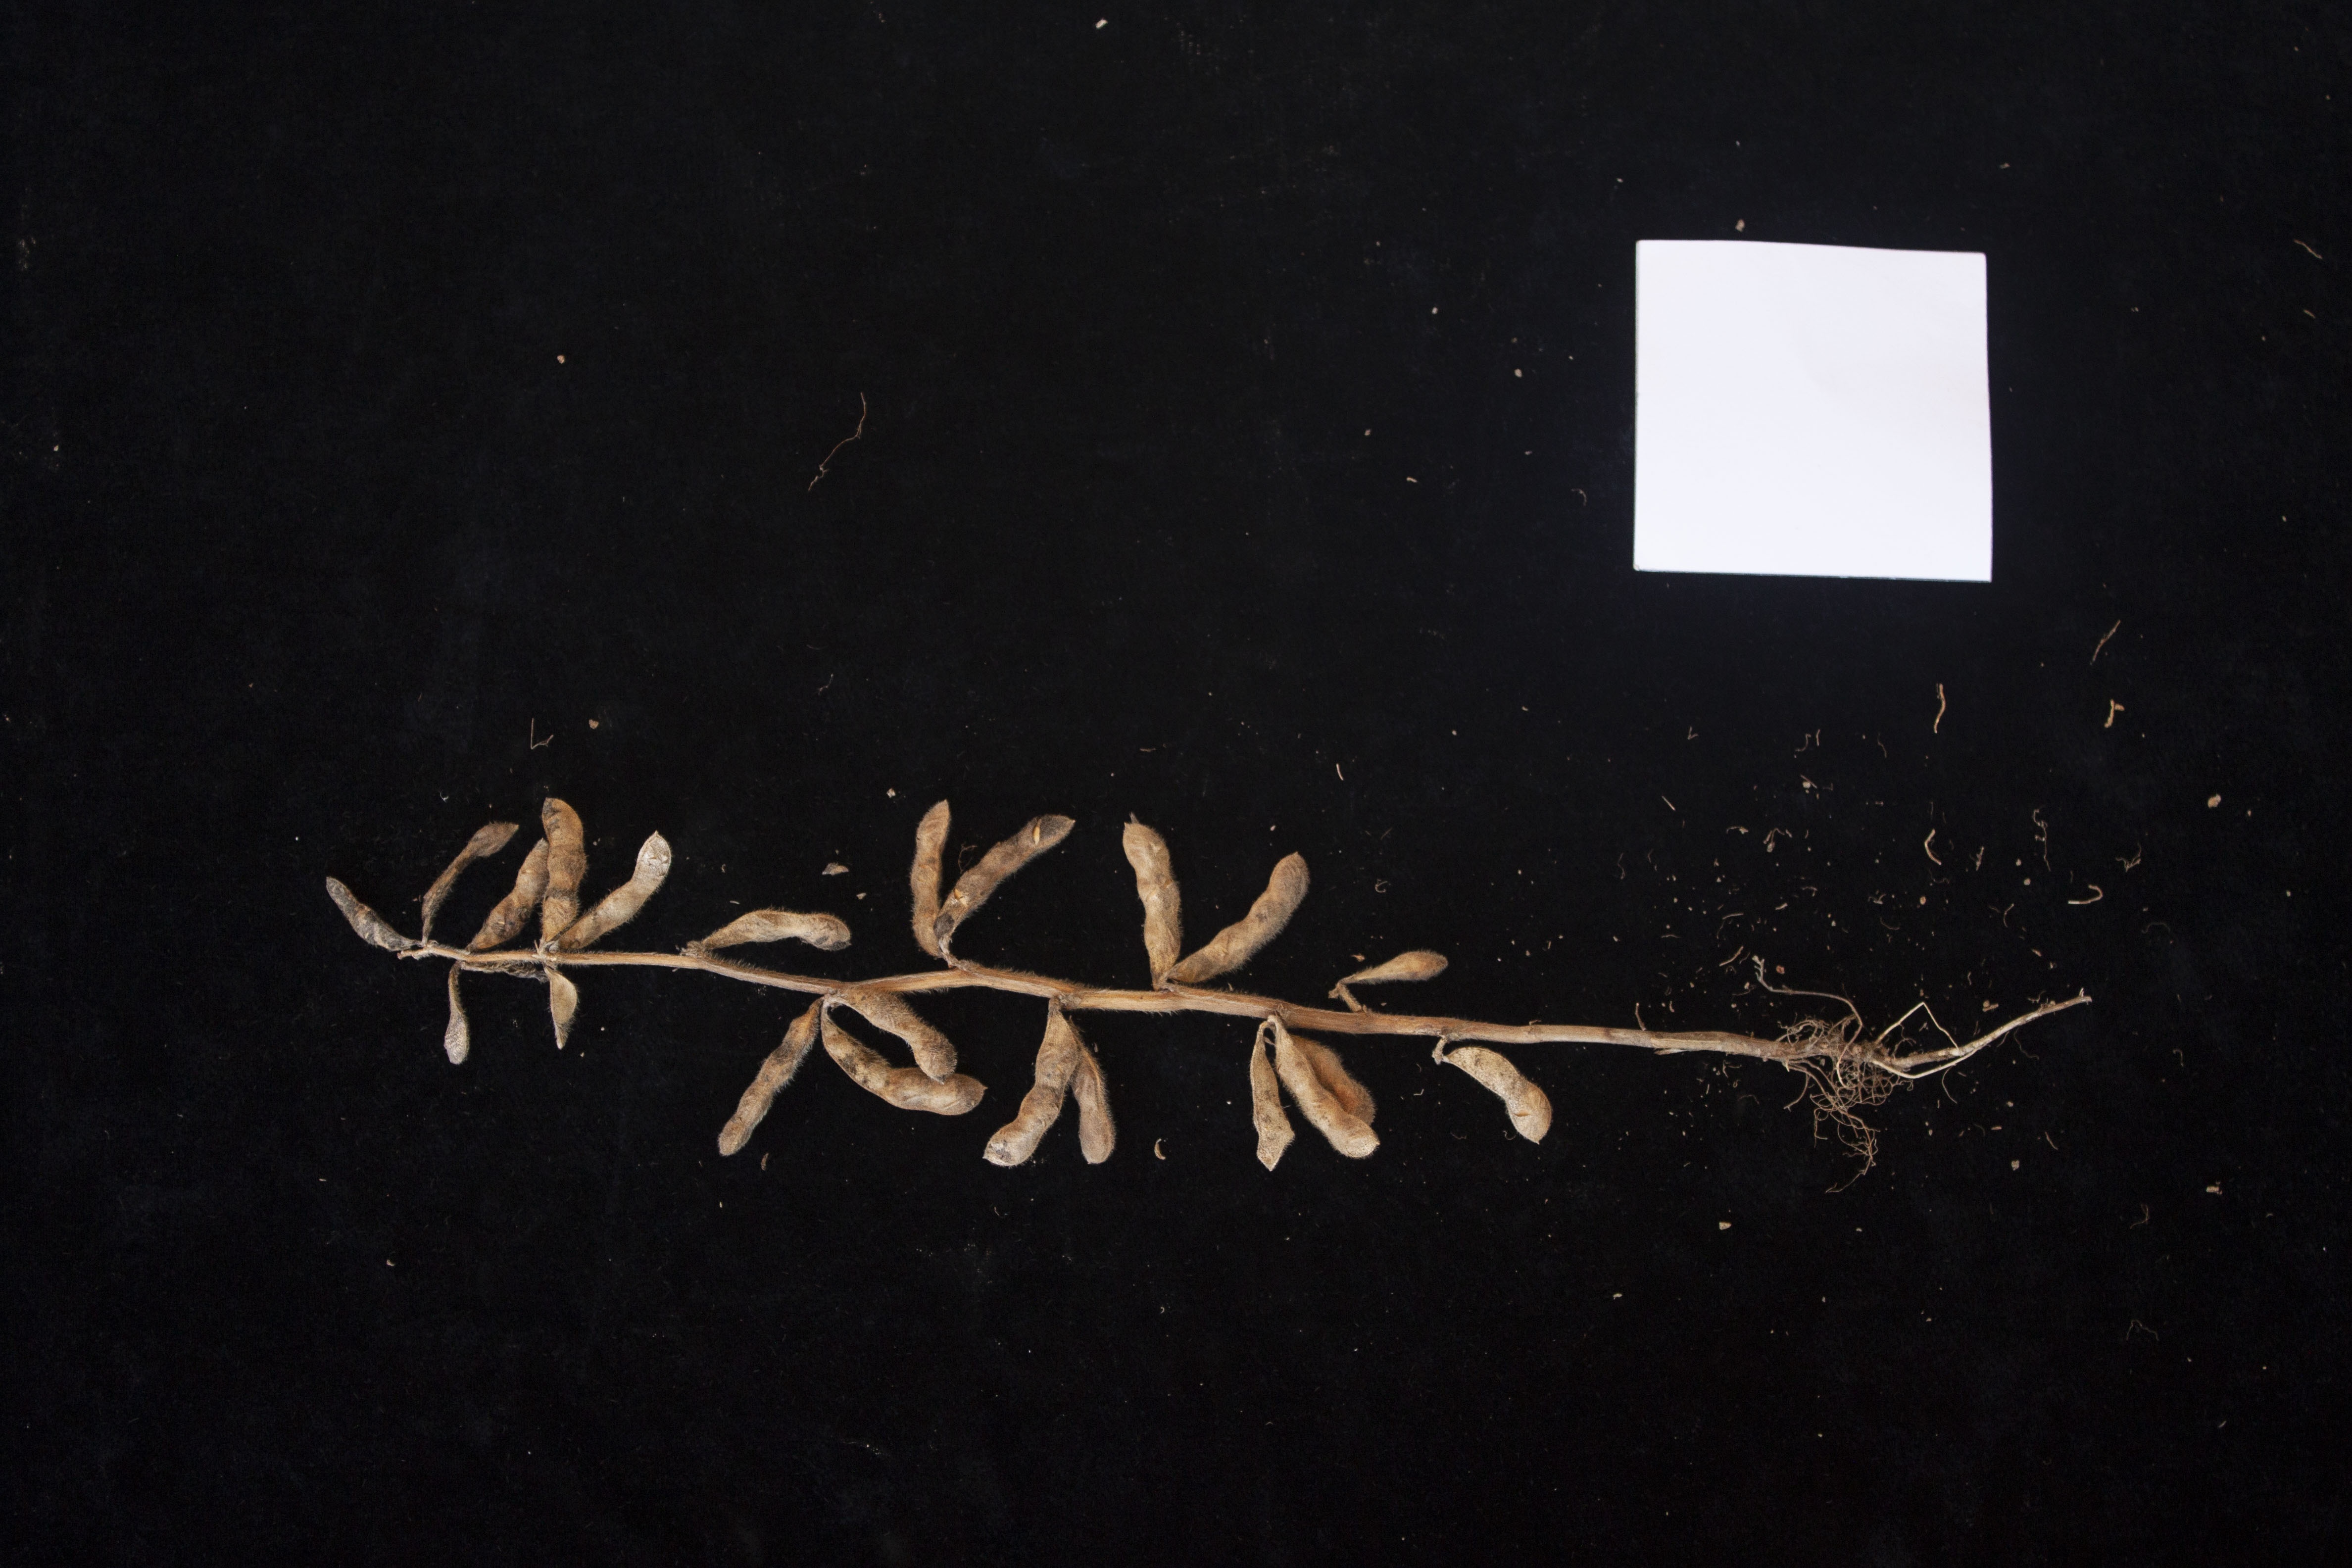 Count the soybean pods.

22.